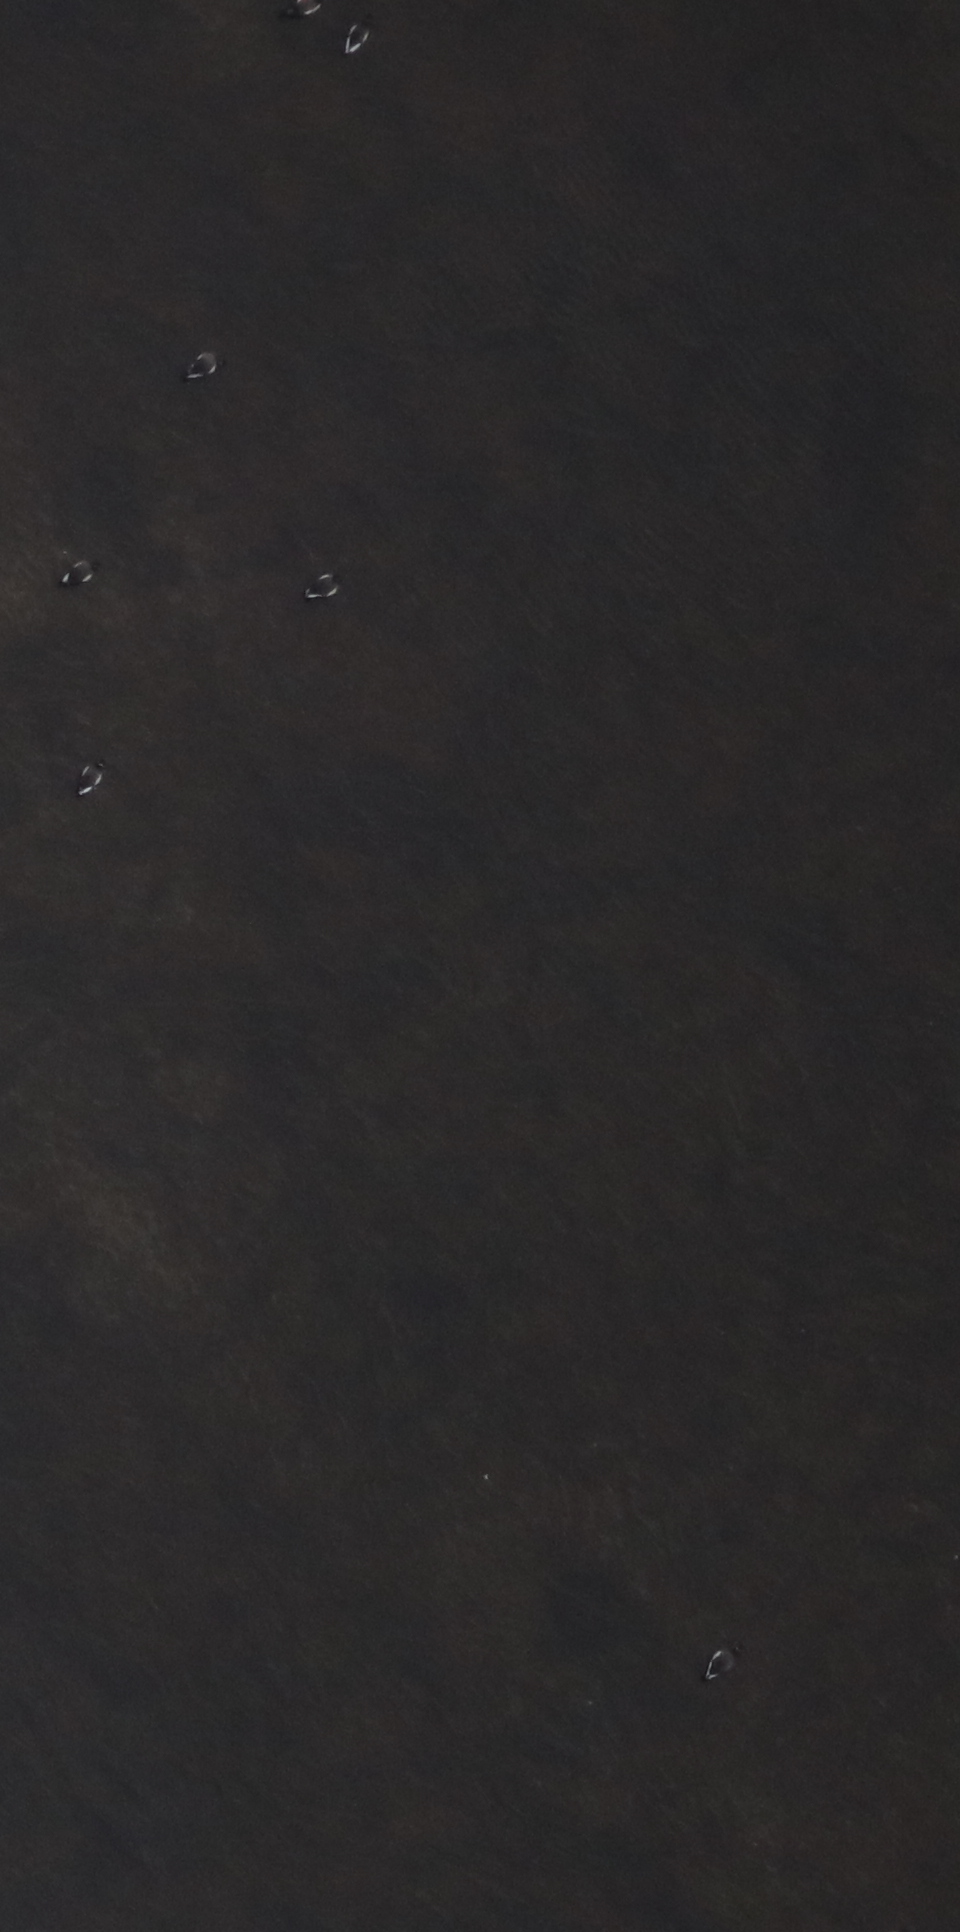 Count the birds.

7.